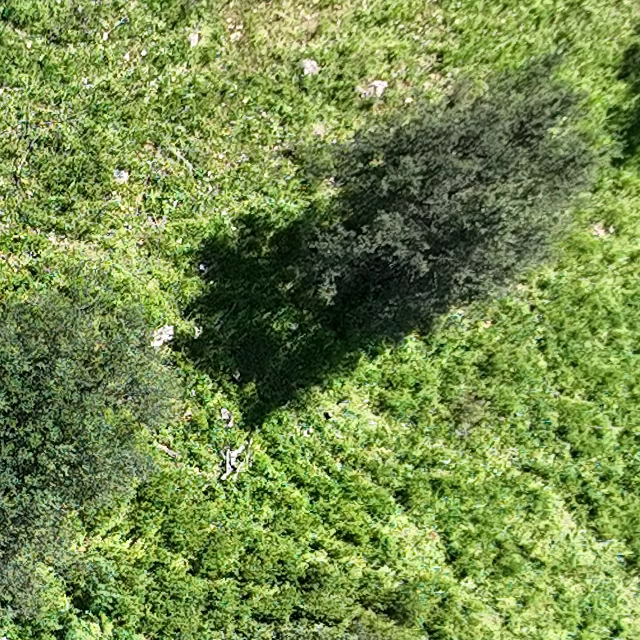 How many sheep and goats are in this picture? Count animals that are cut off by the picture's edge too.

0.